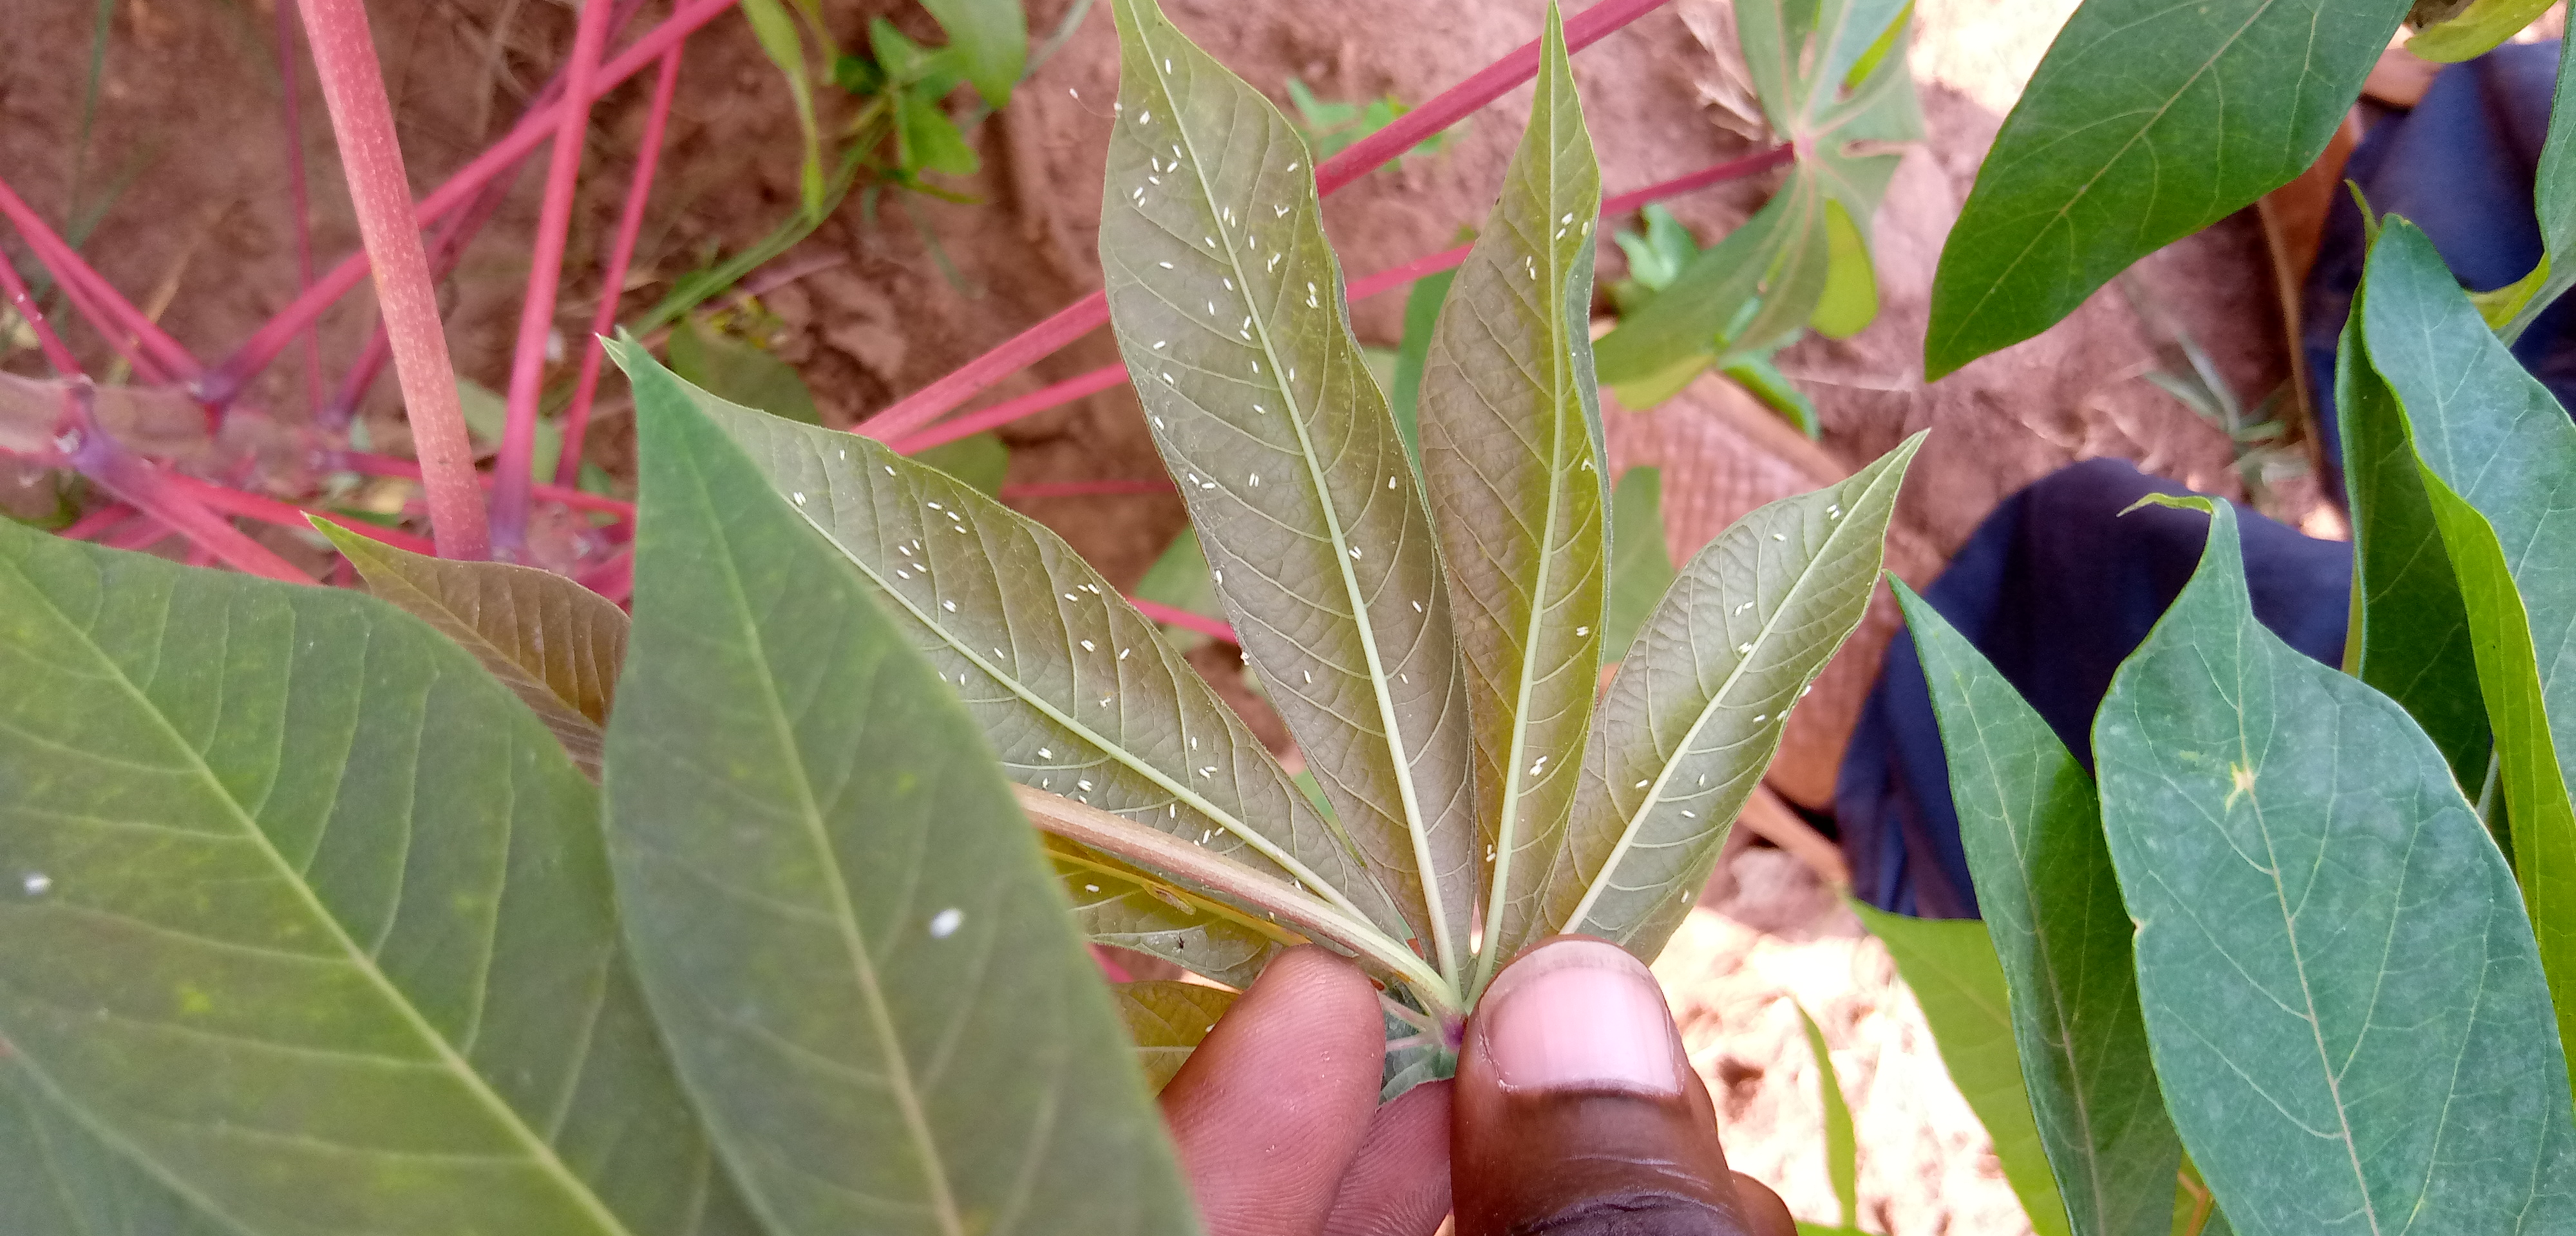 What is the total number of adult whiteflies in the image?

109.